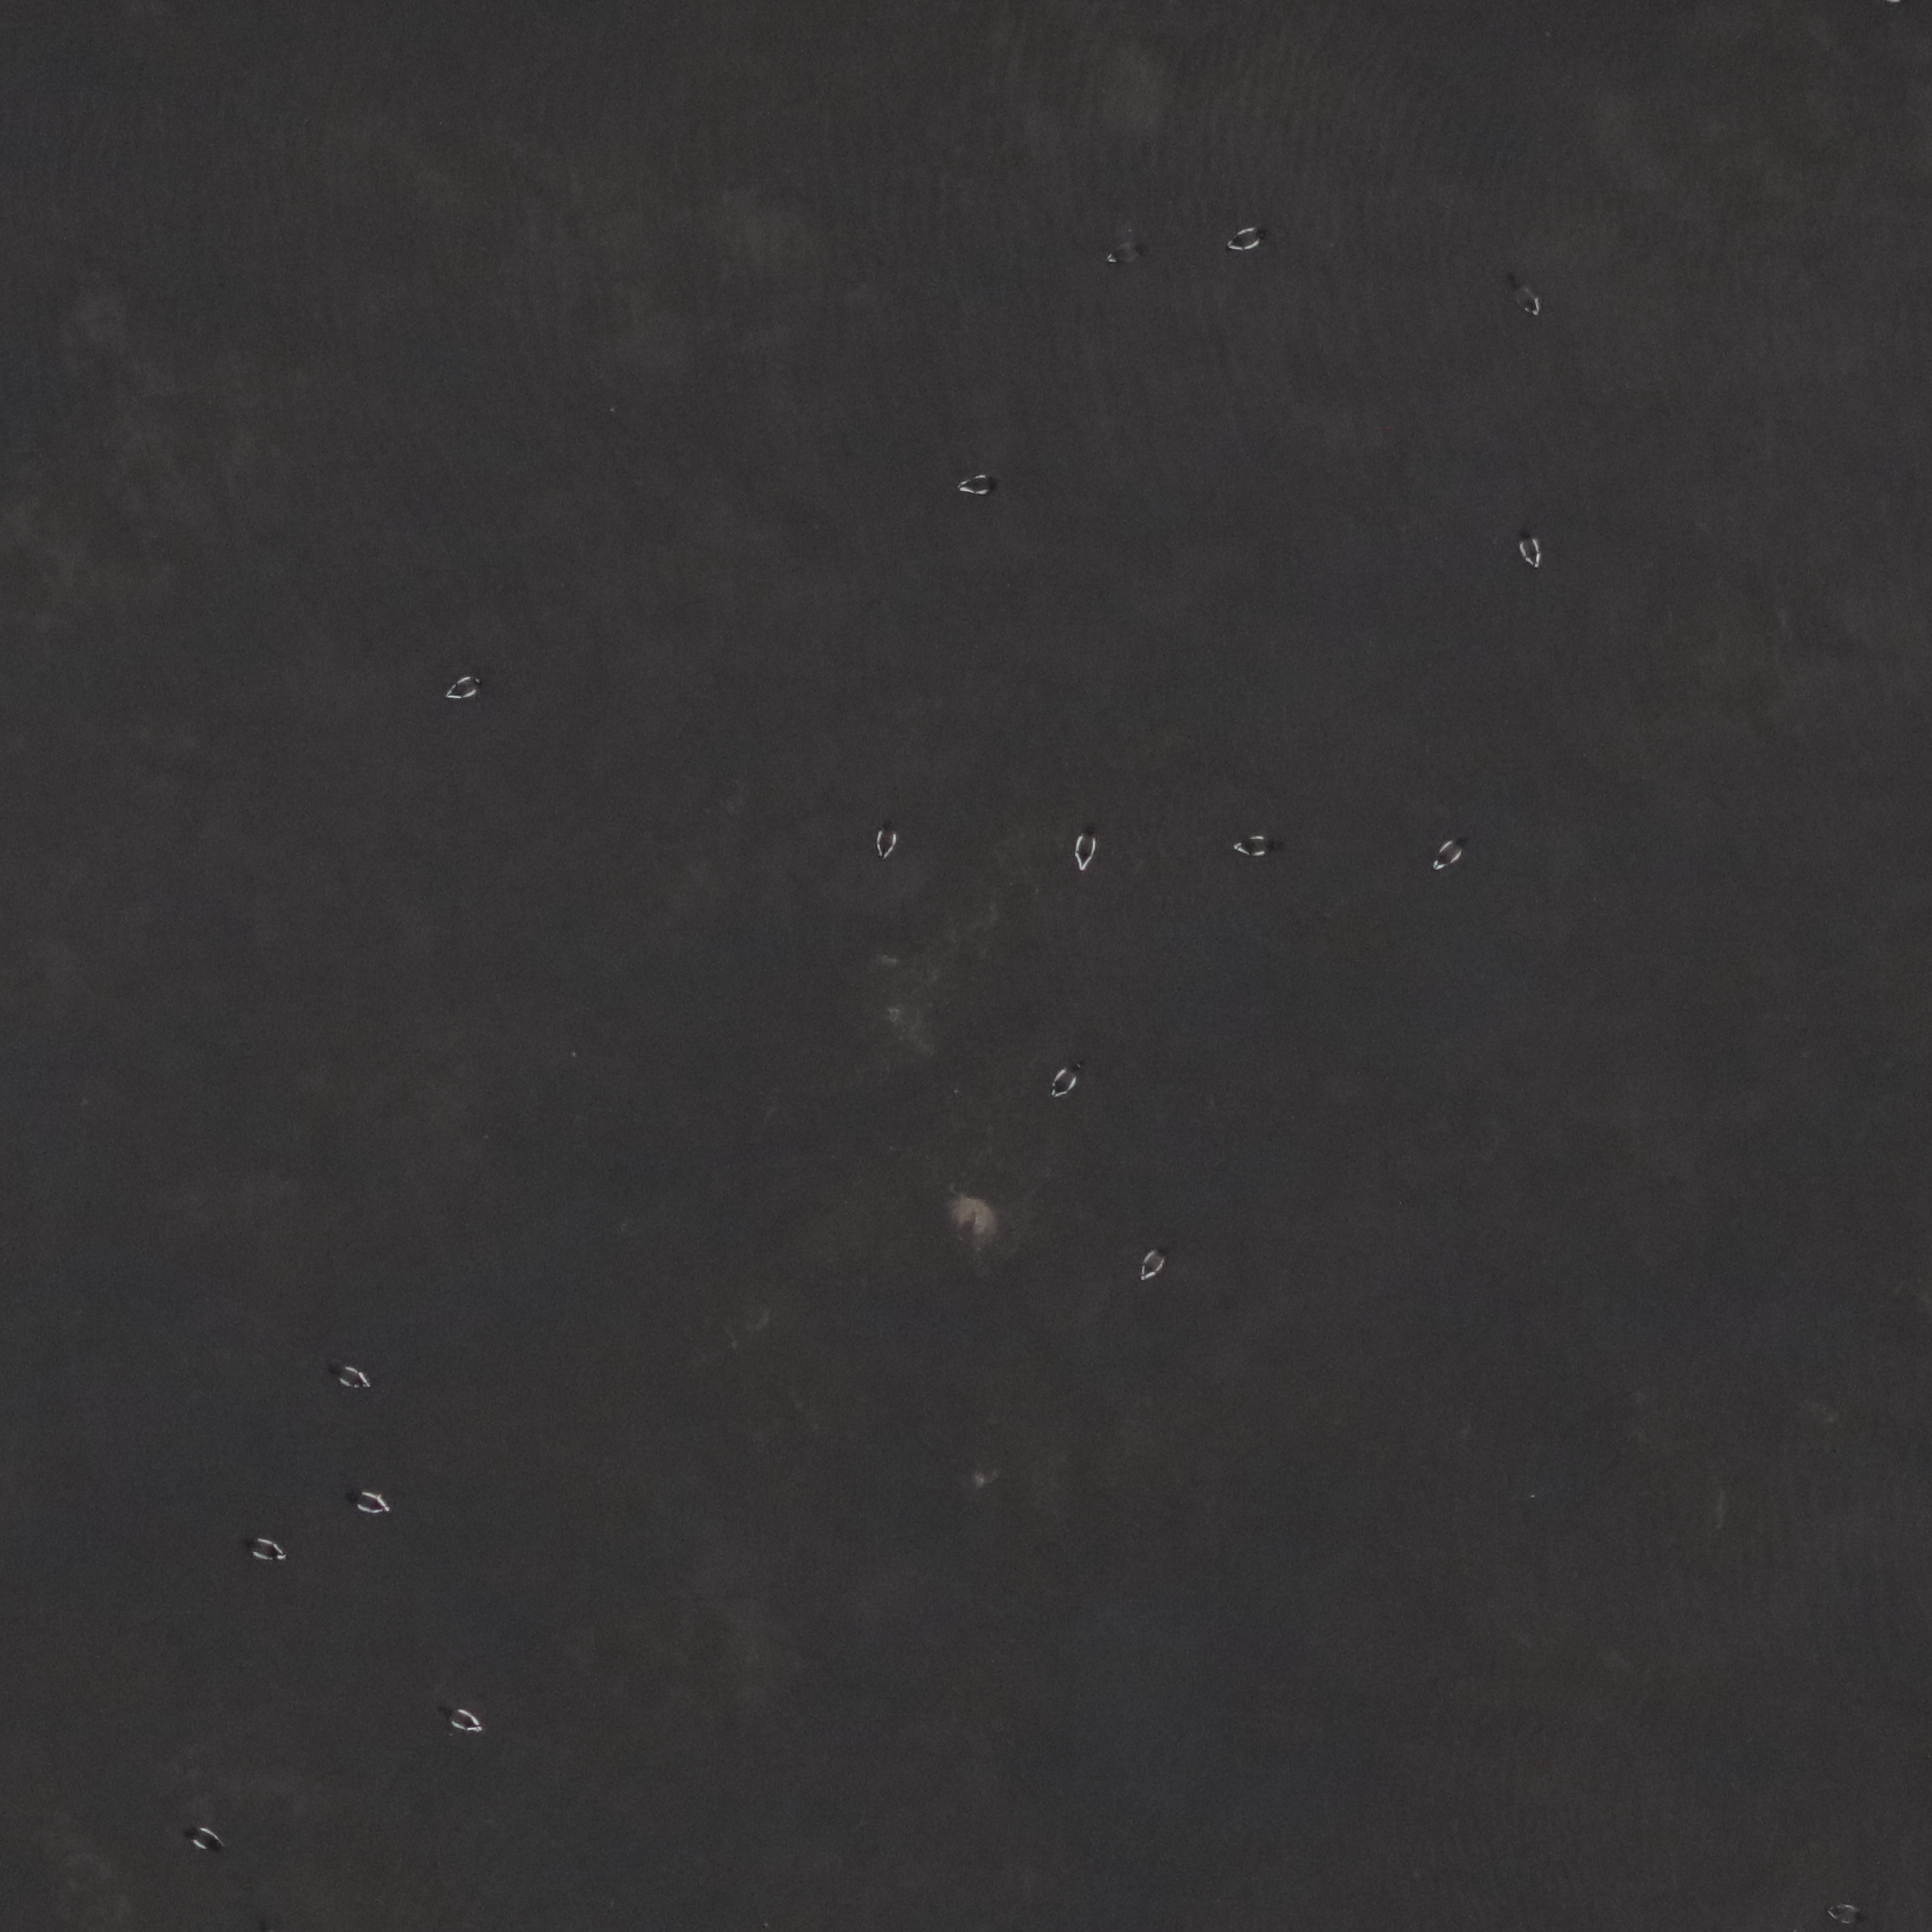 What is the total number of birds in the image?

18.